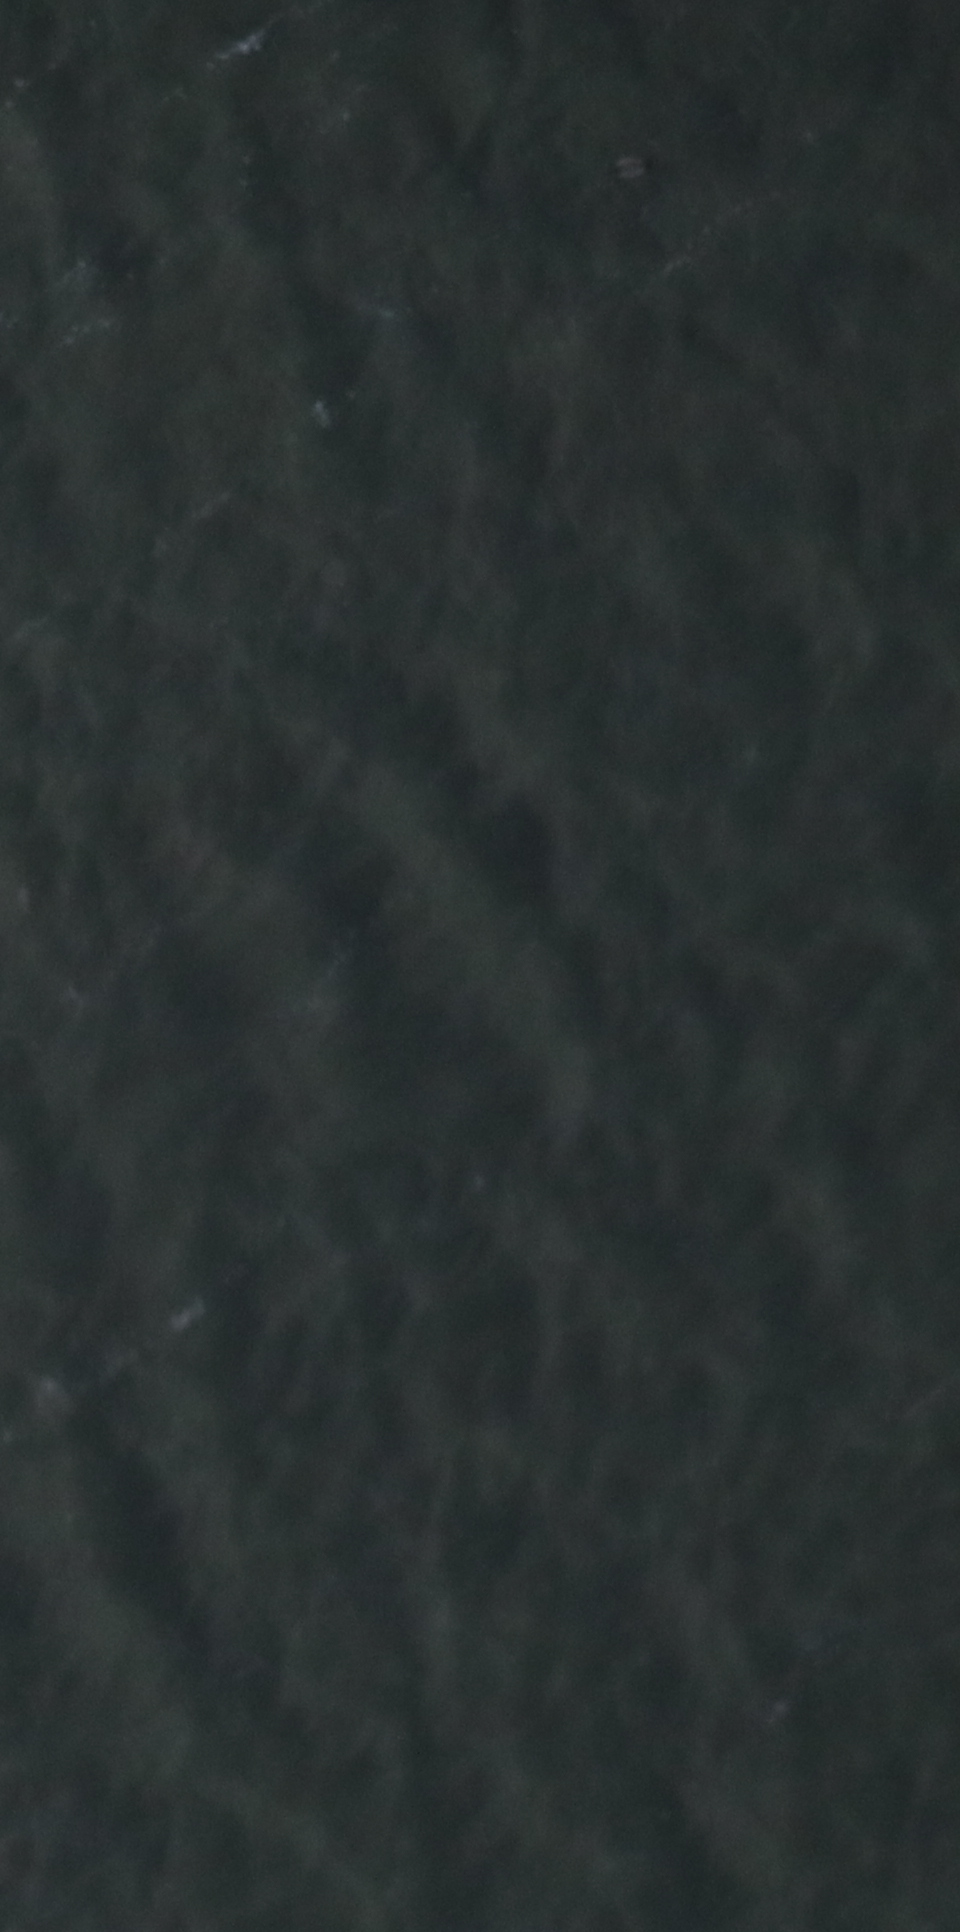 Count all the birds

1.